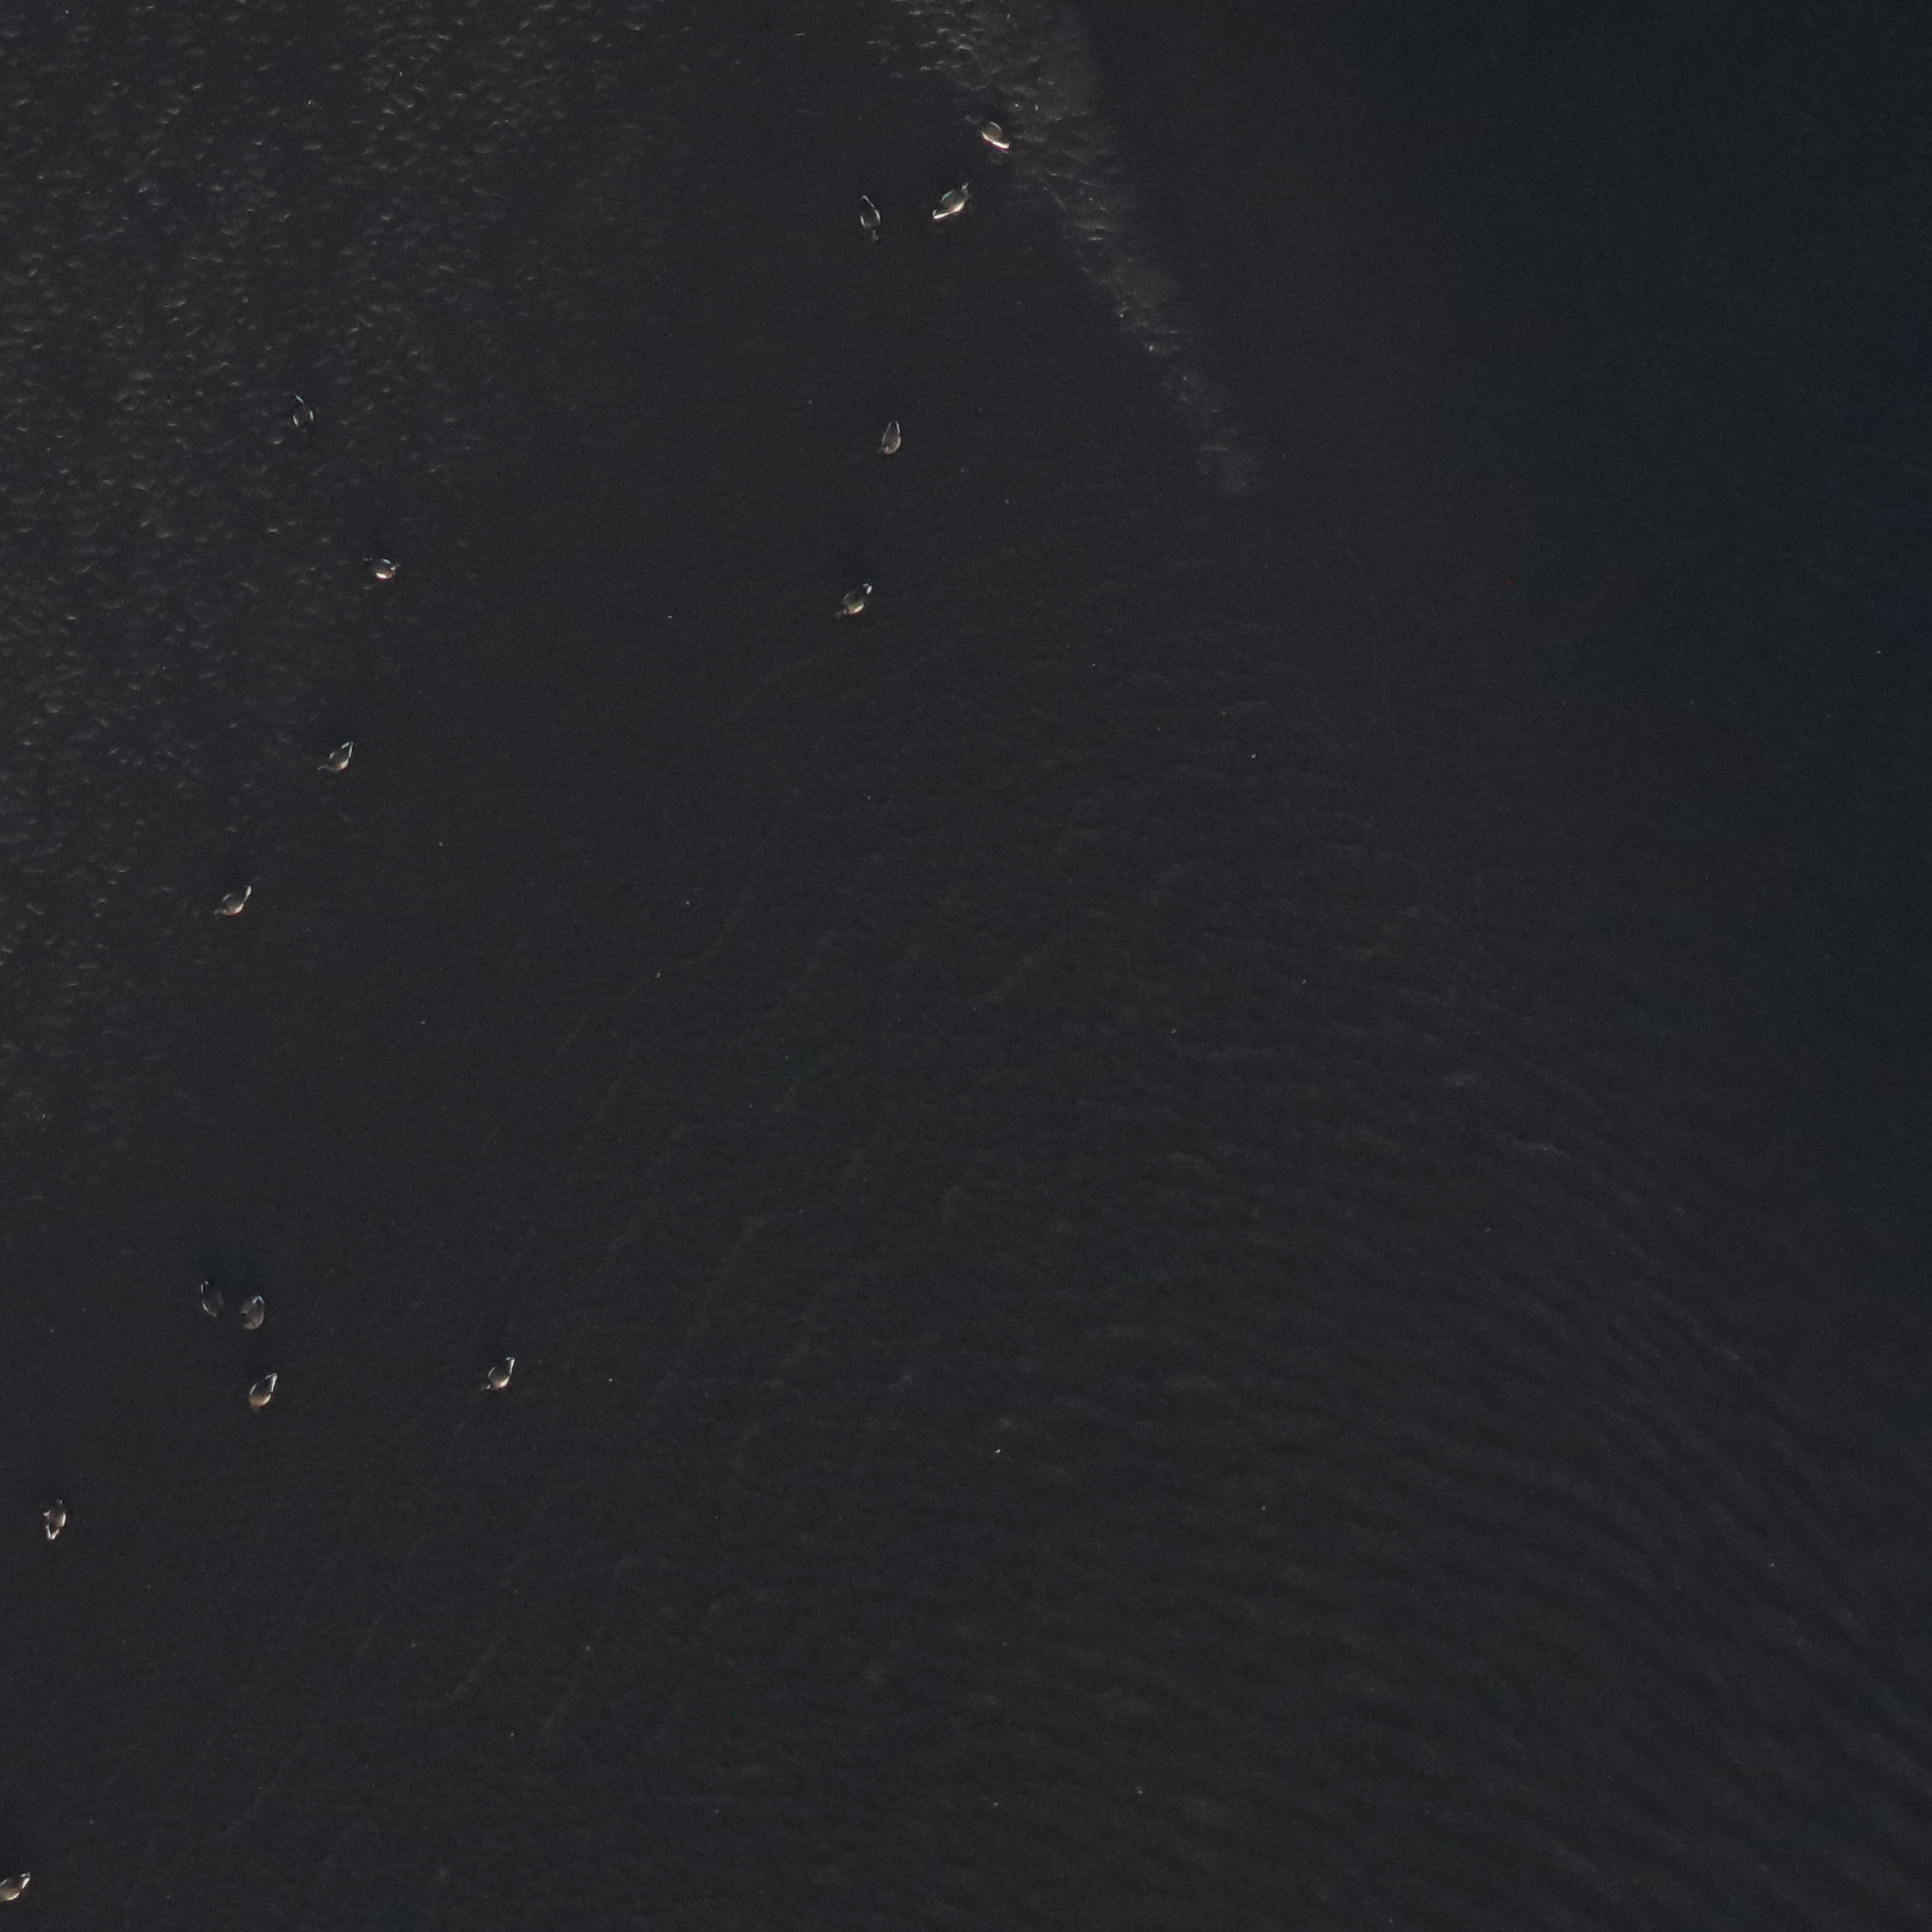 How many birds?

15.